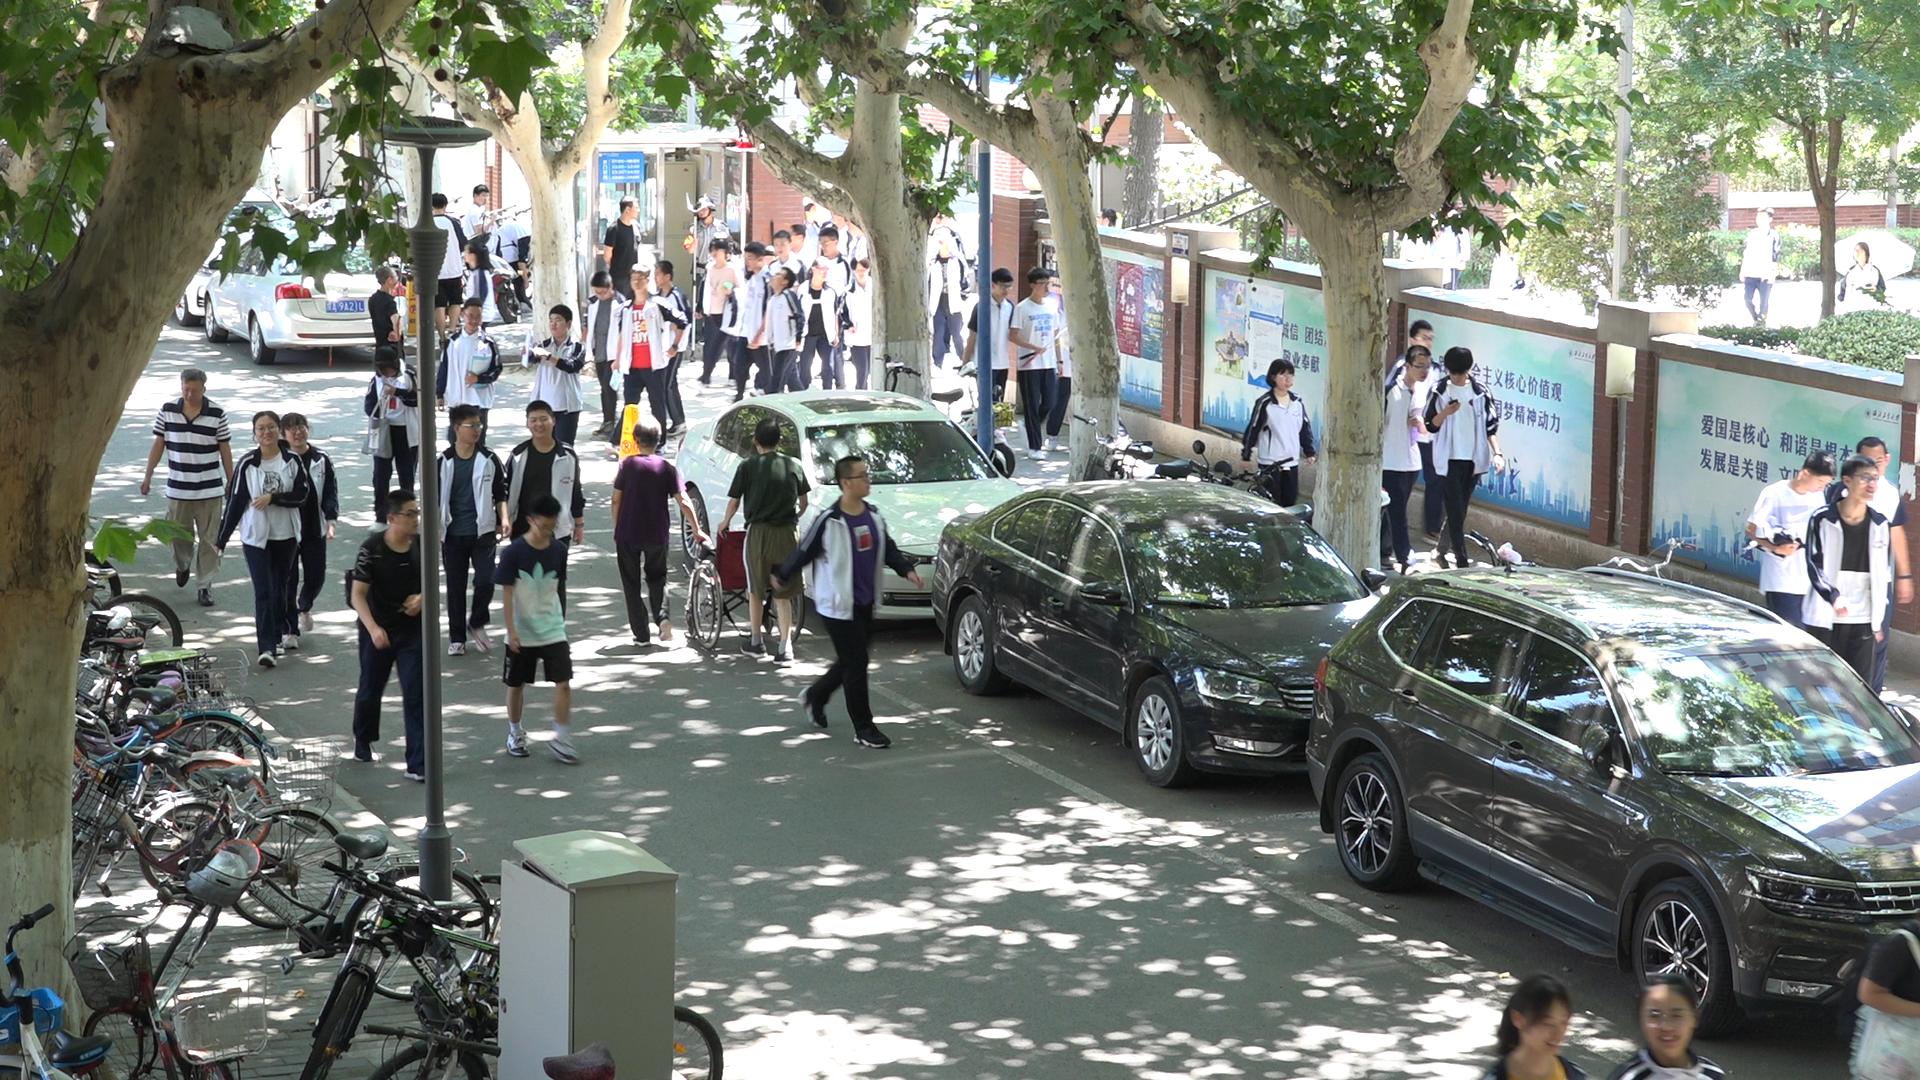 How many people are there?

48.